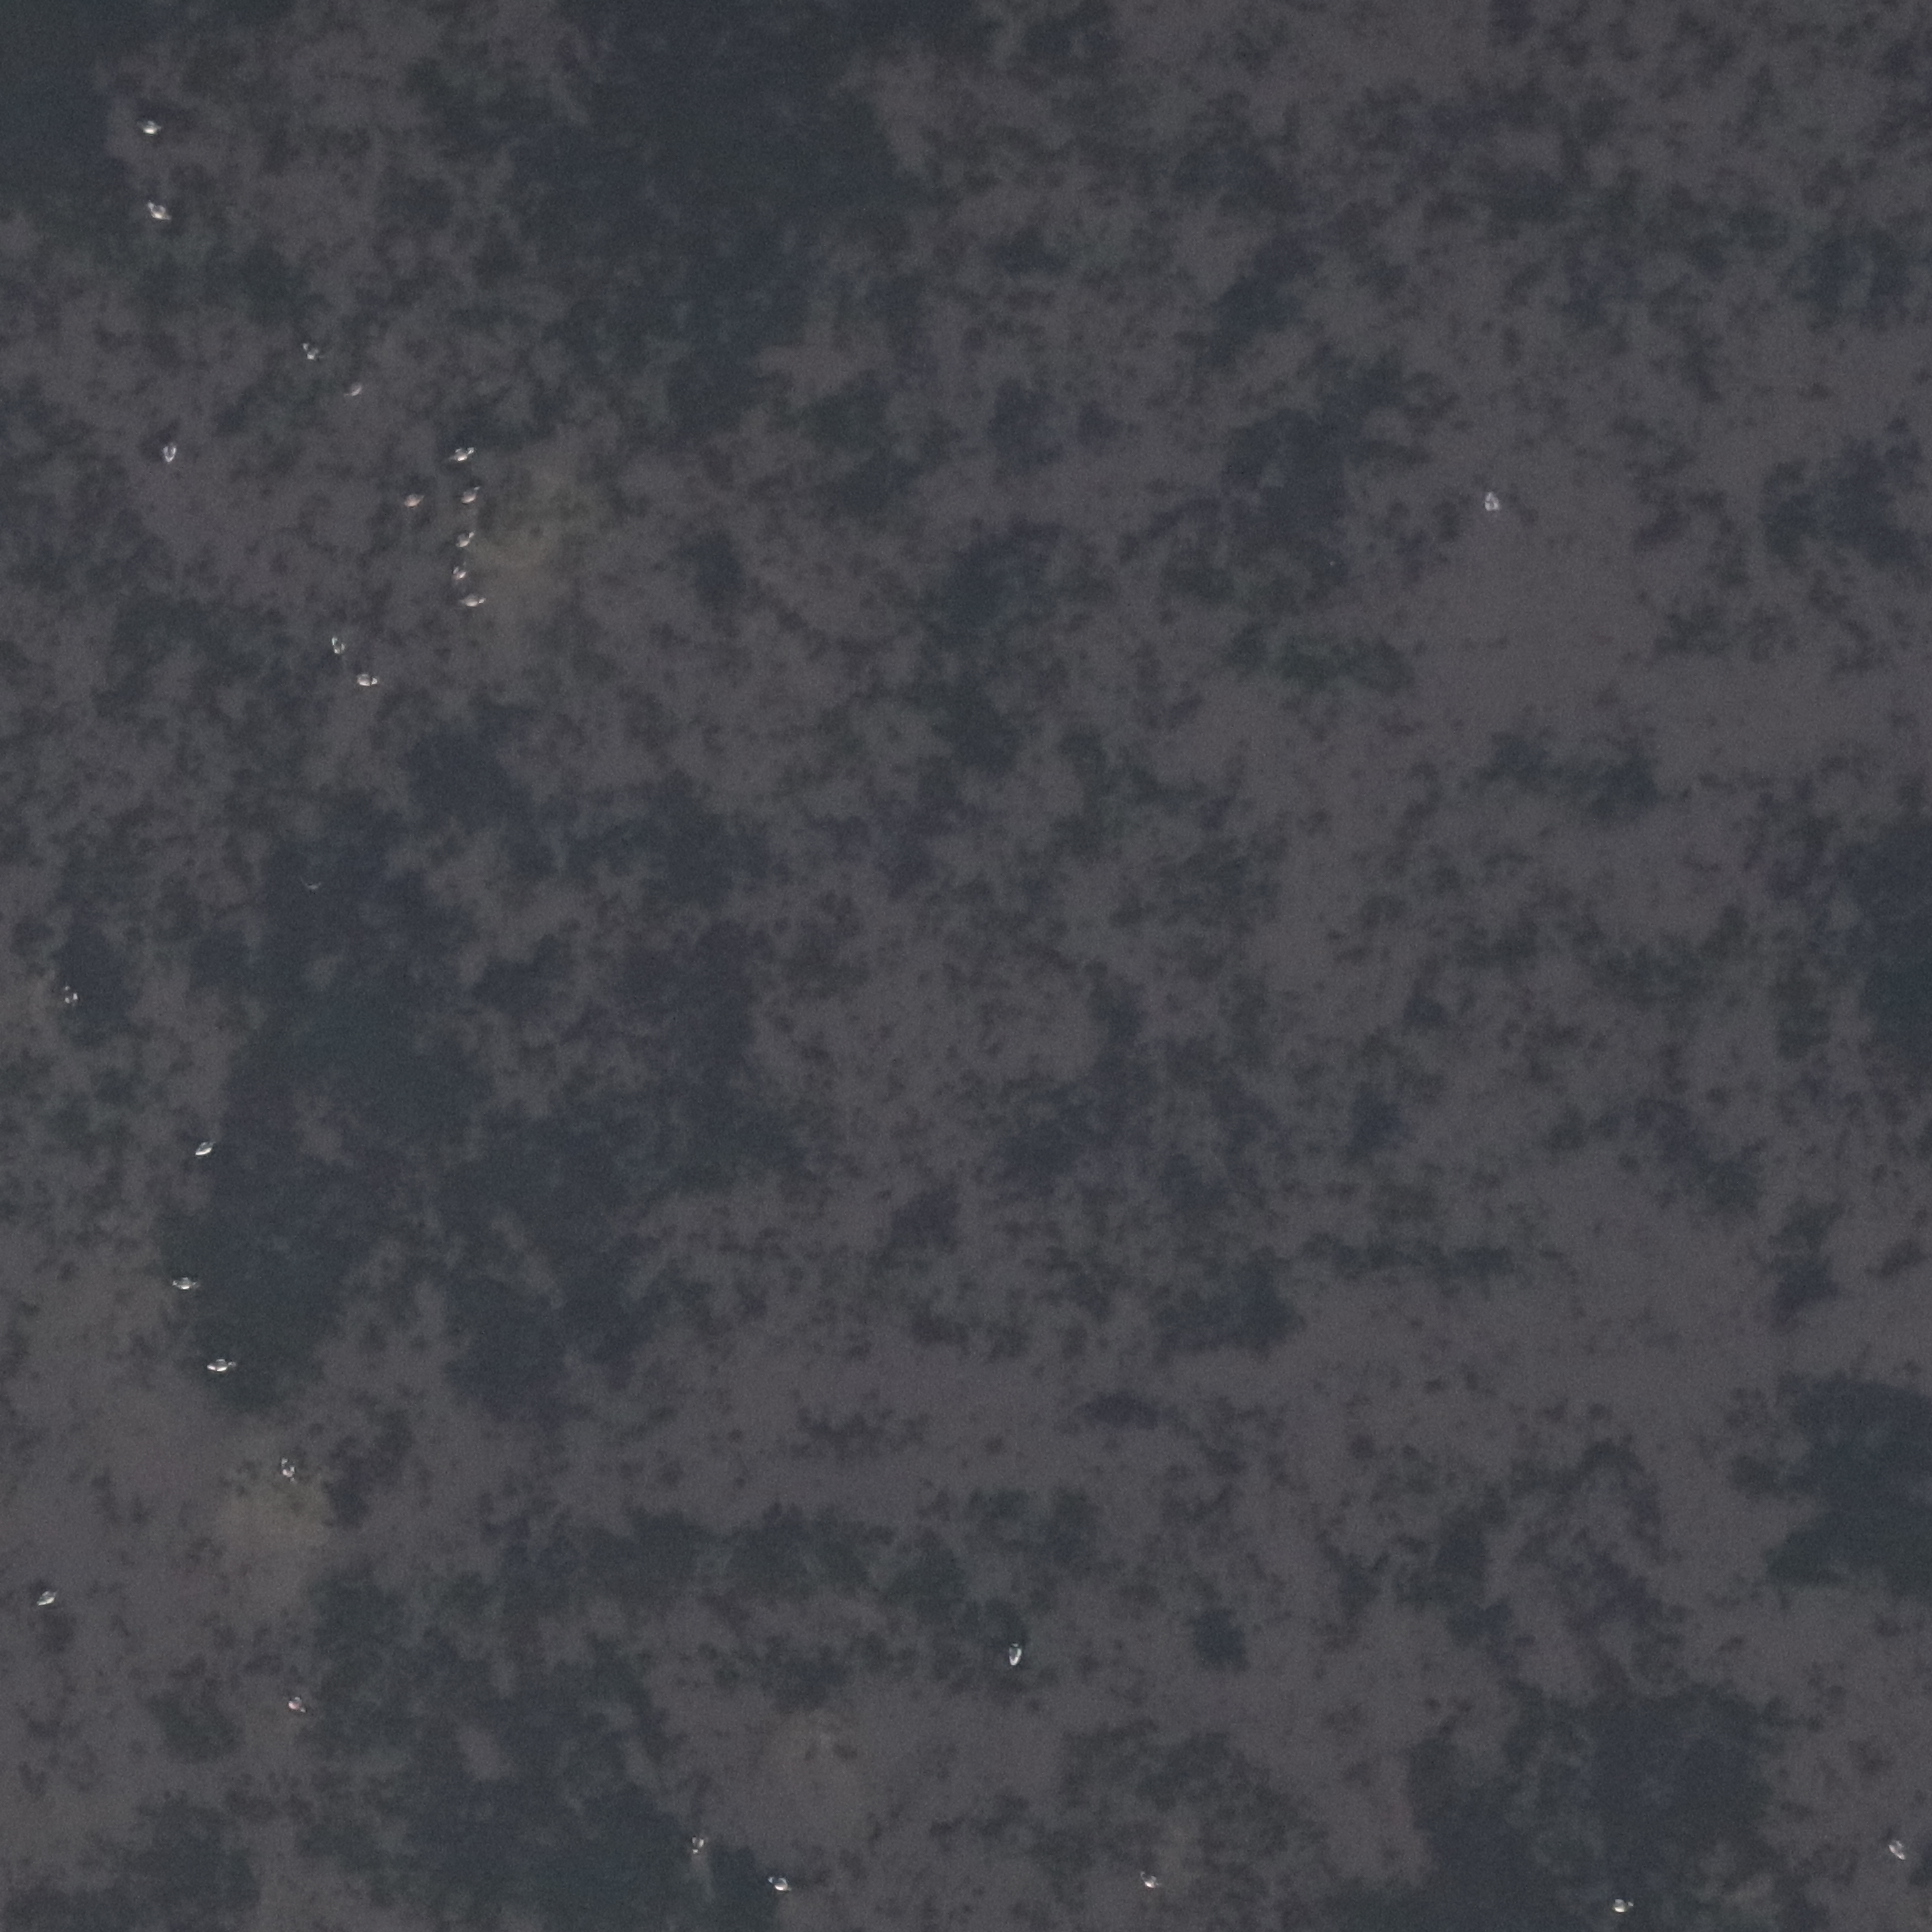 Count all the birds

27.